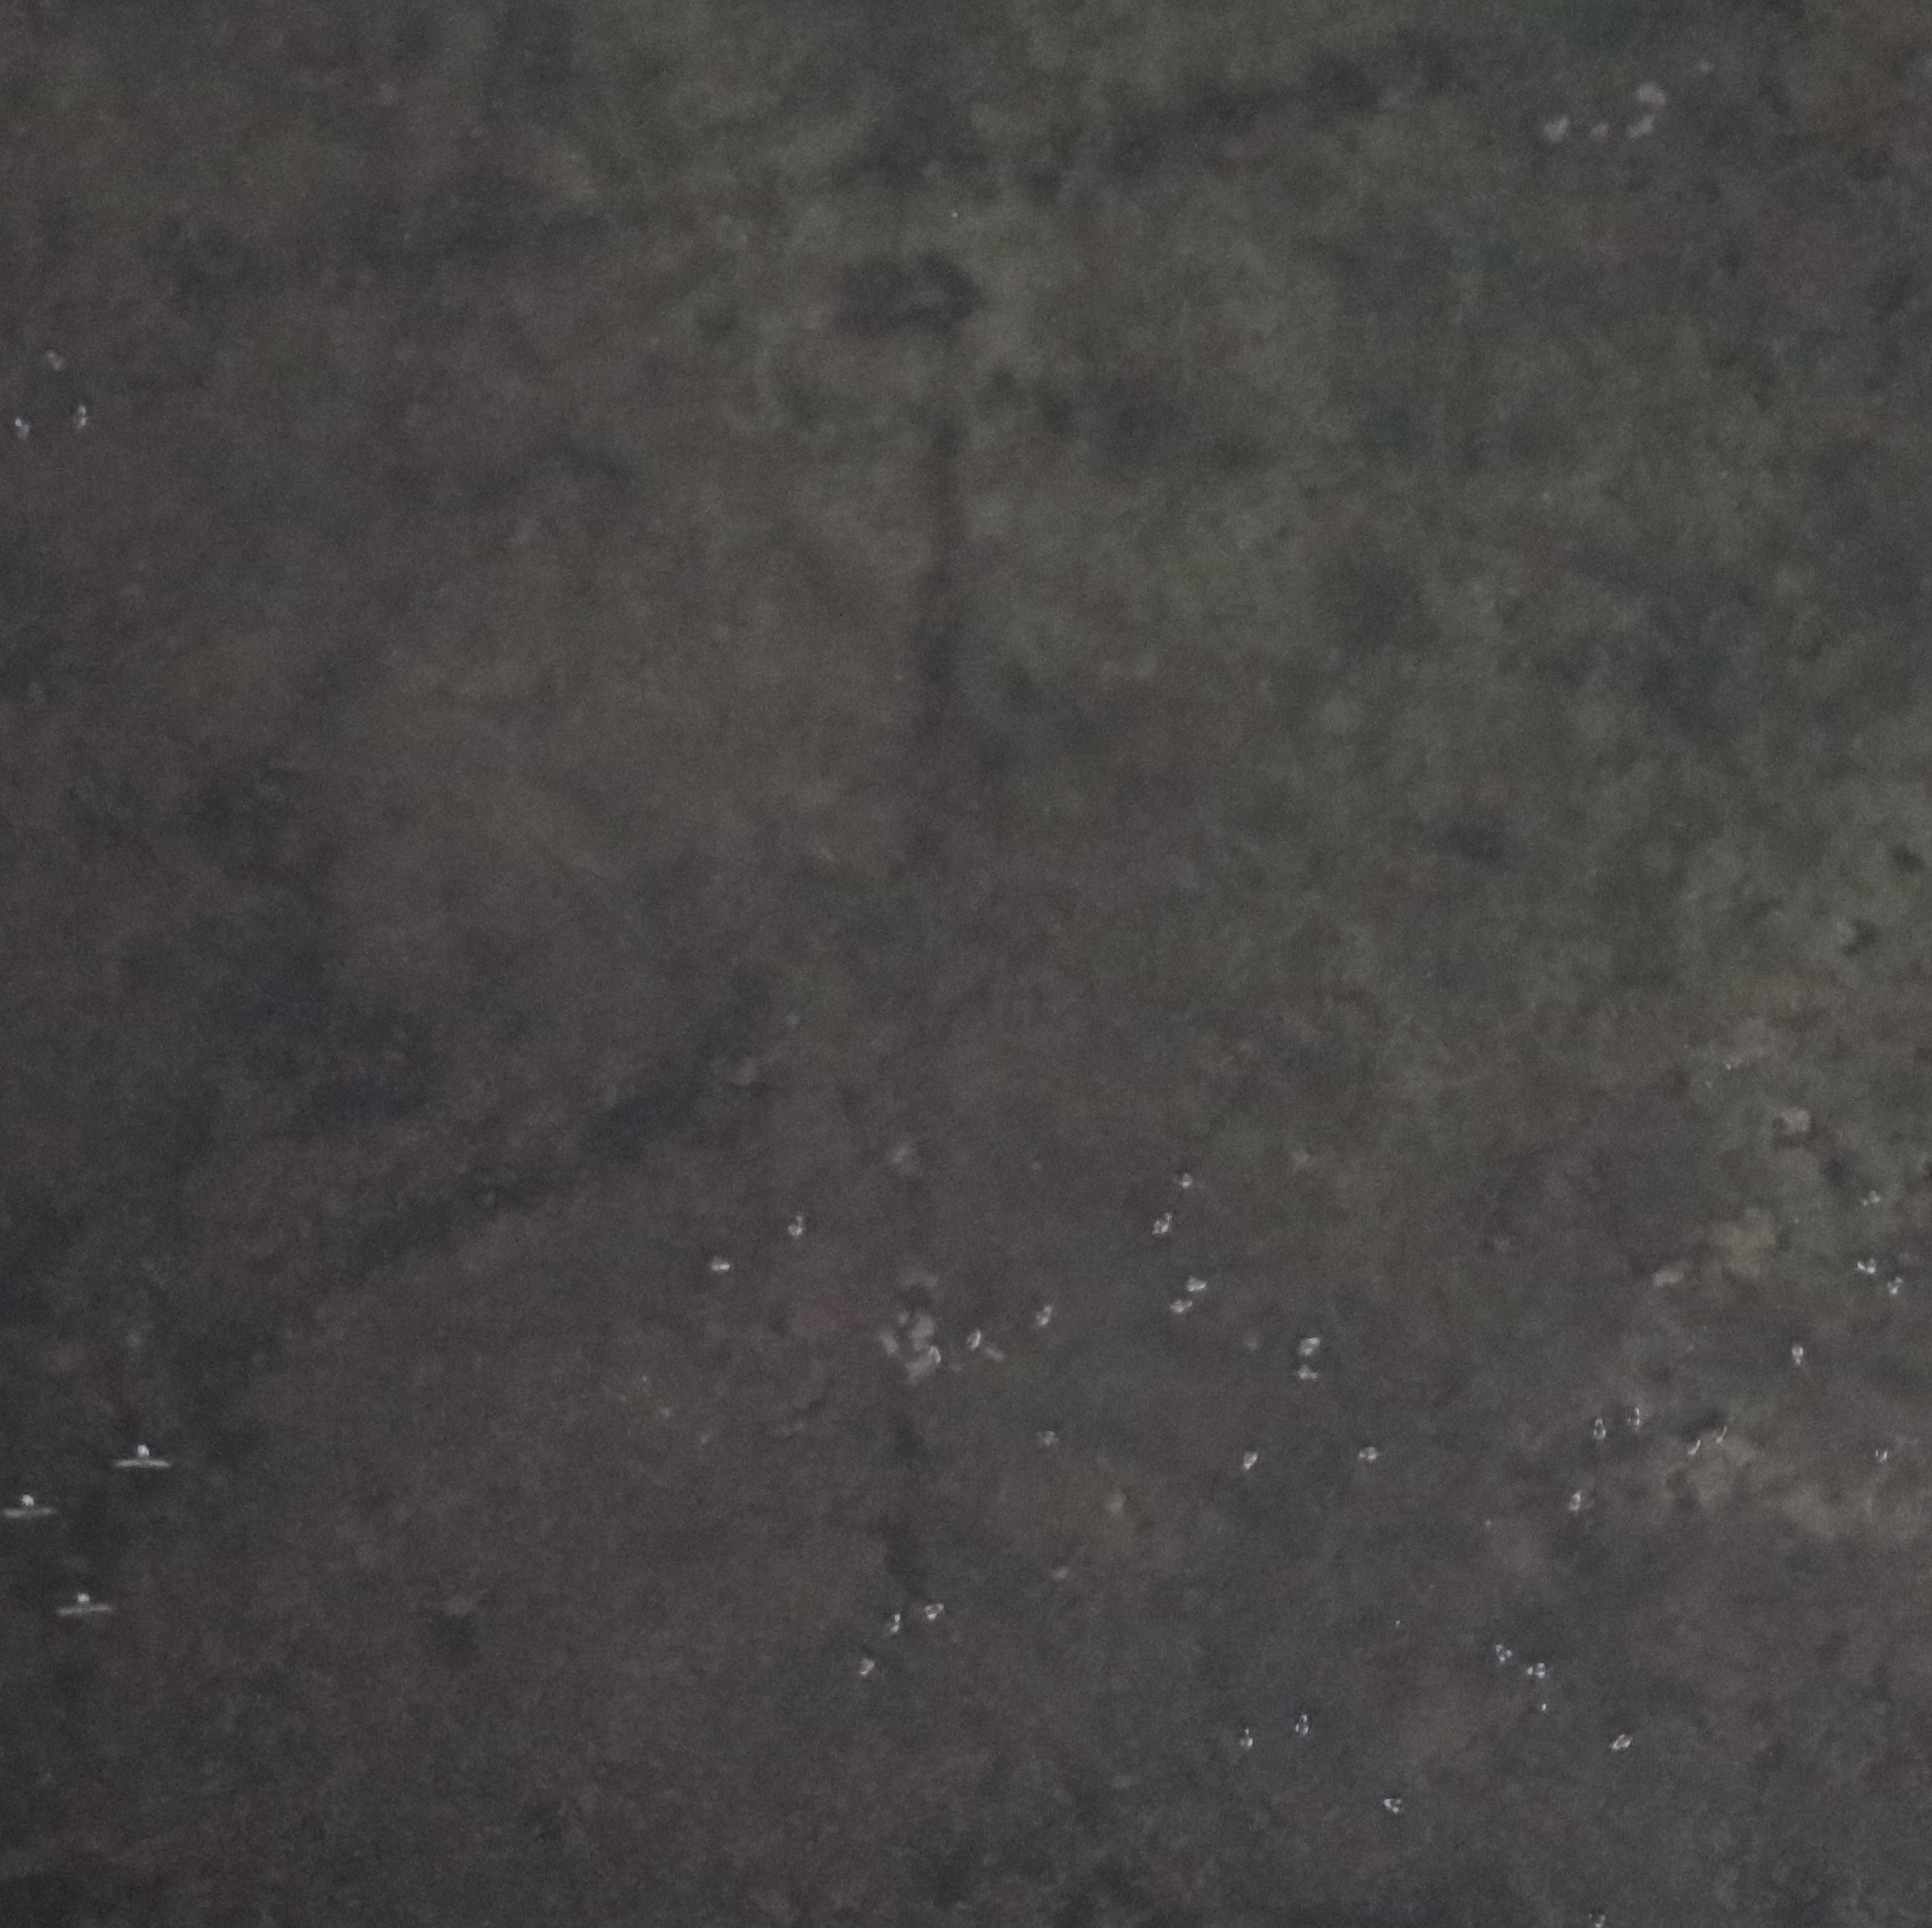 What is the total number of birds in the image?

39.